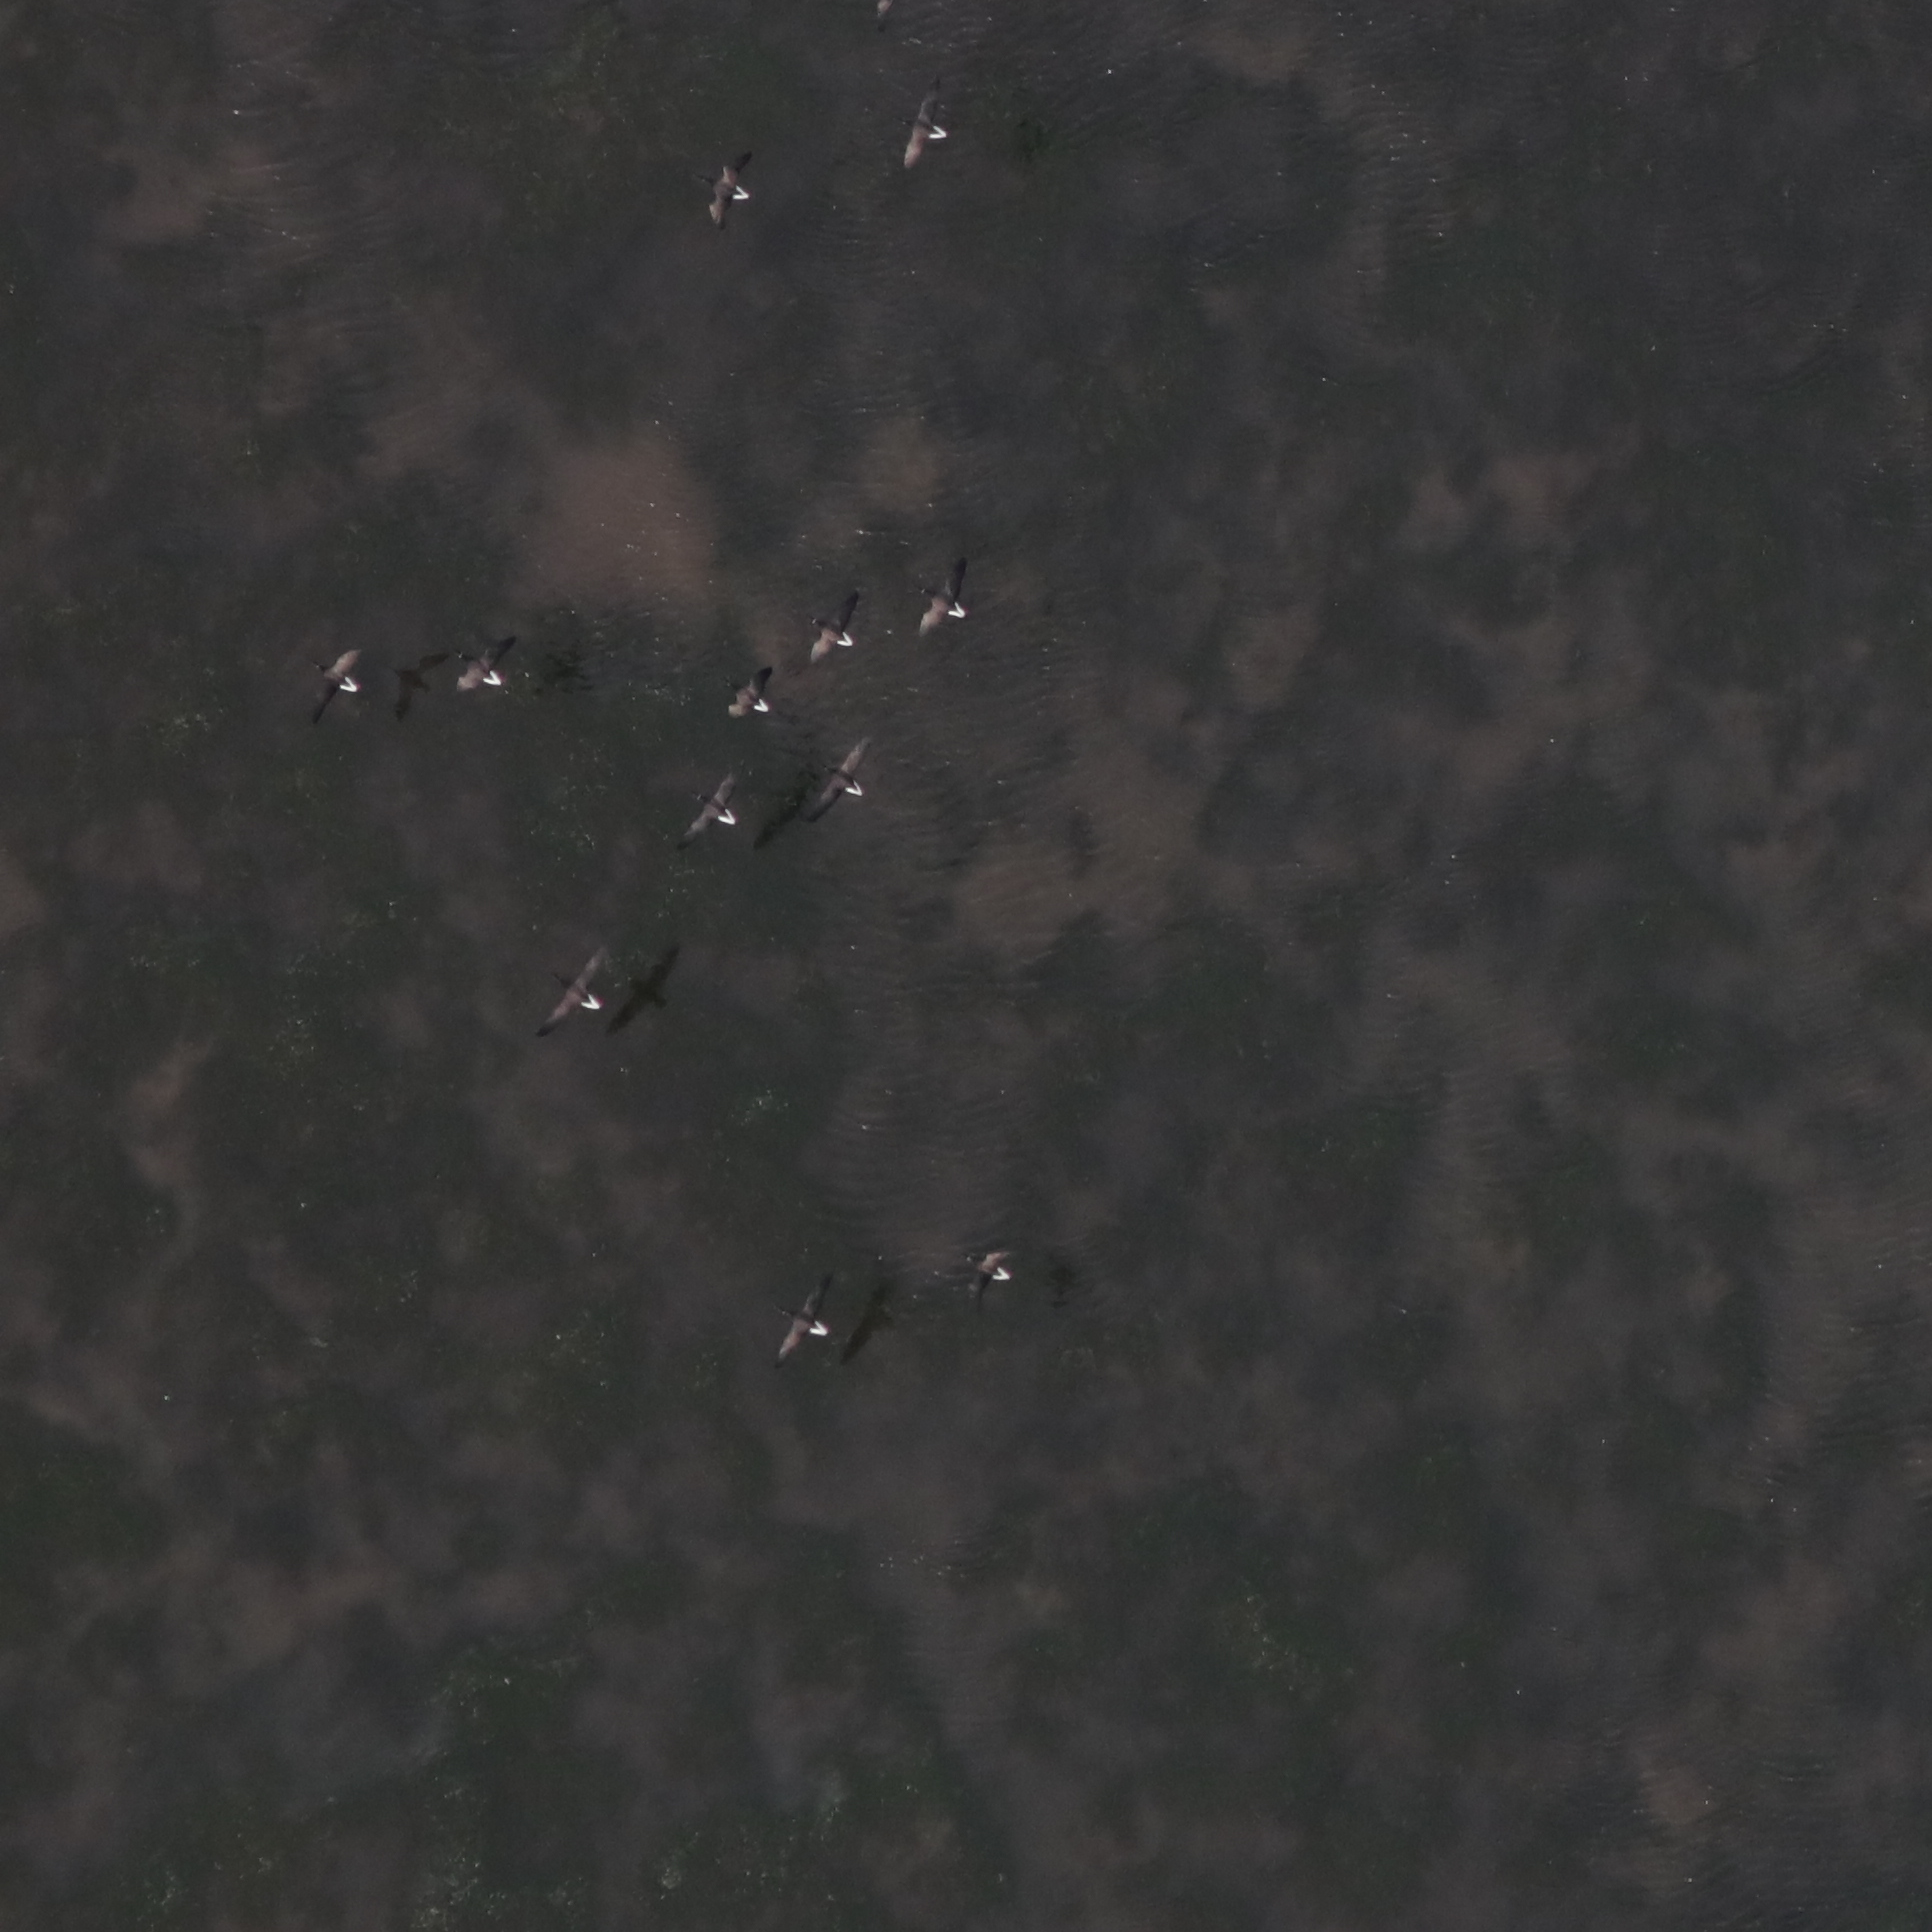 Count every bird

12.